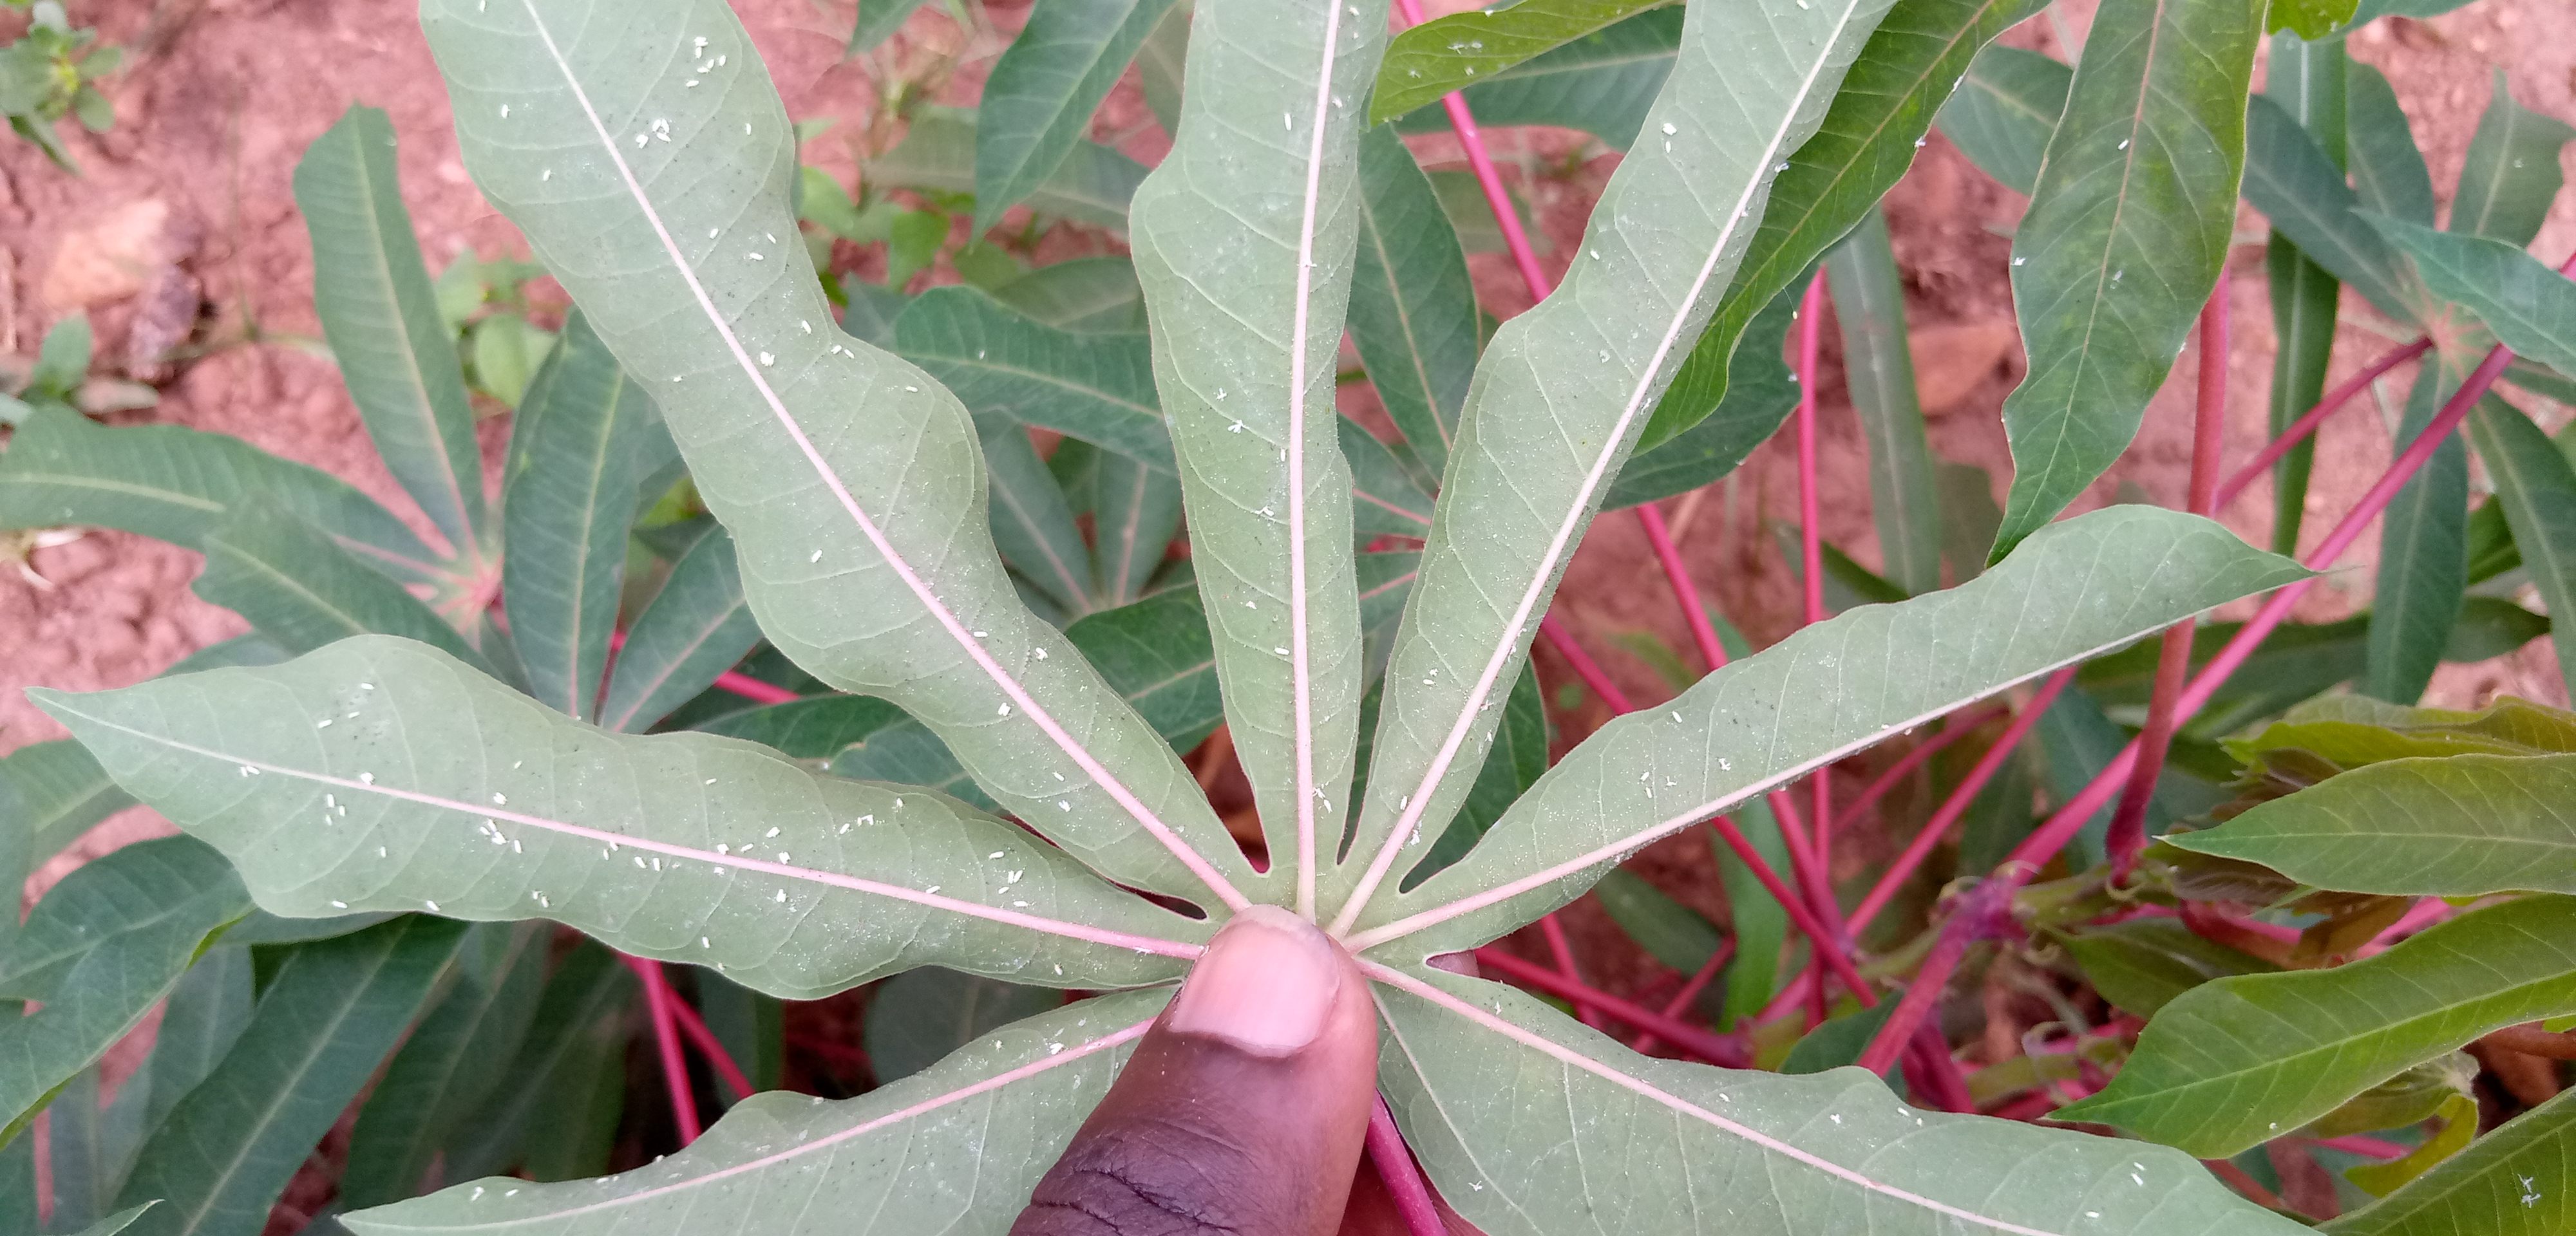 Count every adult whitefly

93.